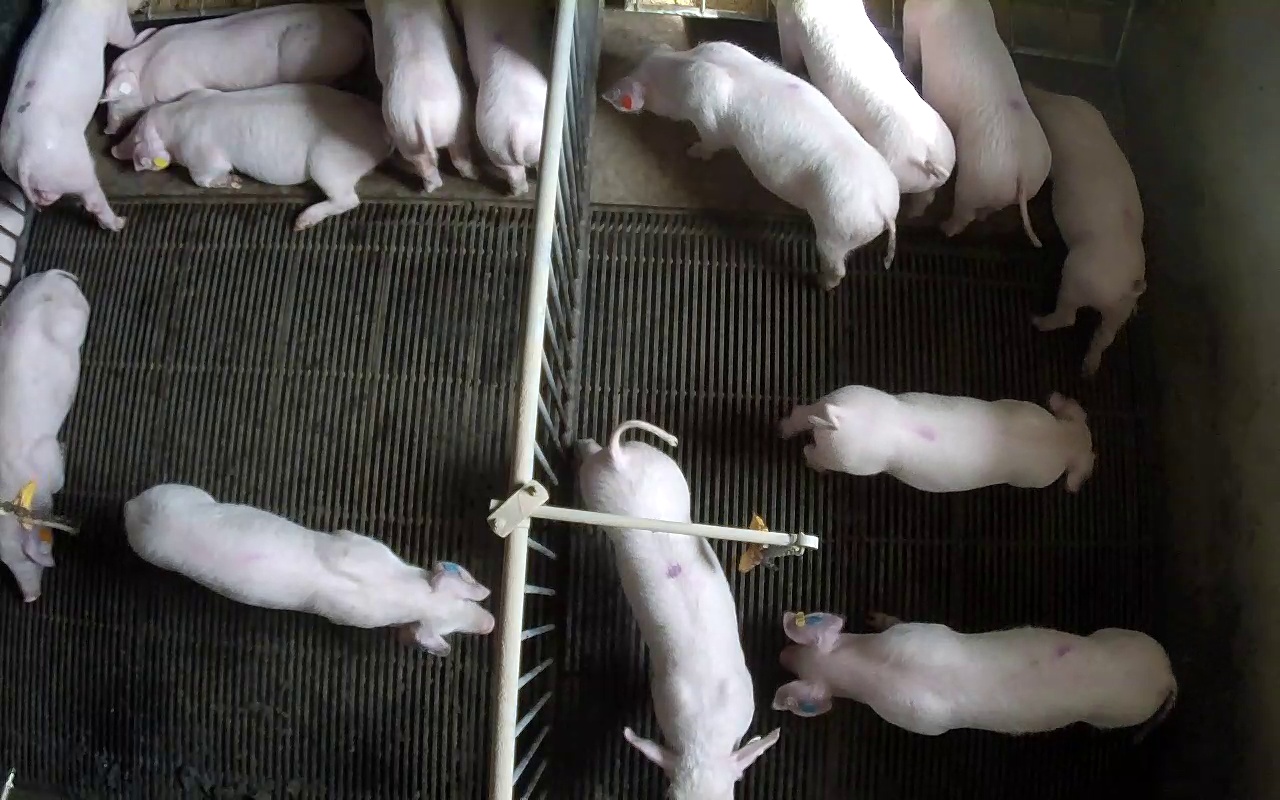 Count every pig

14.